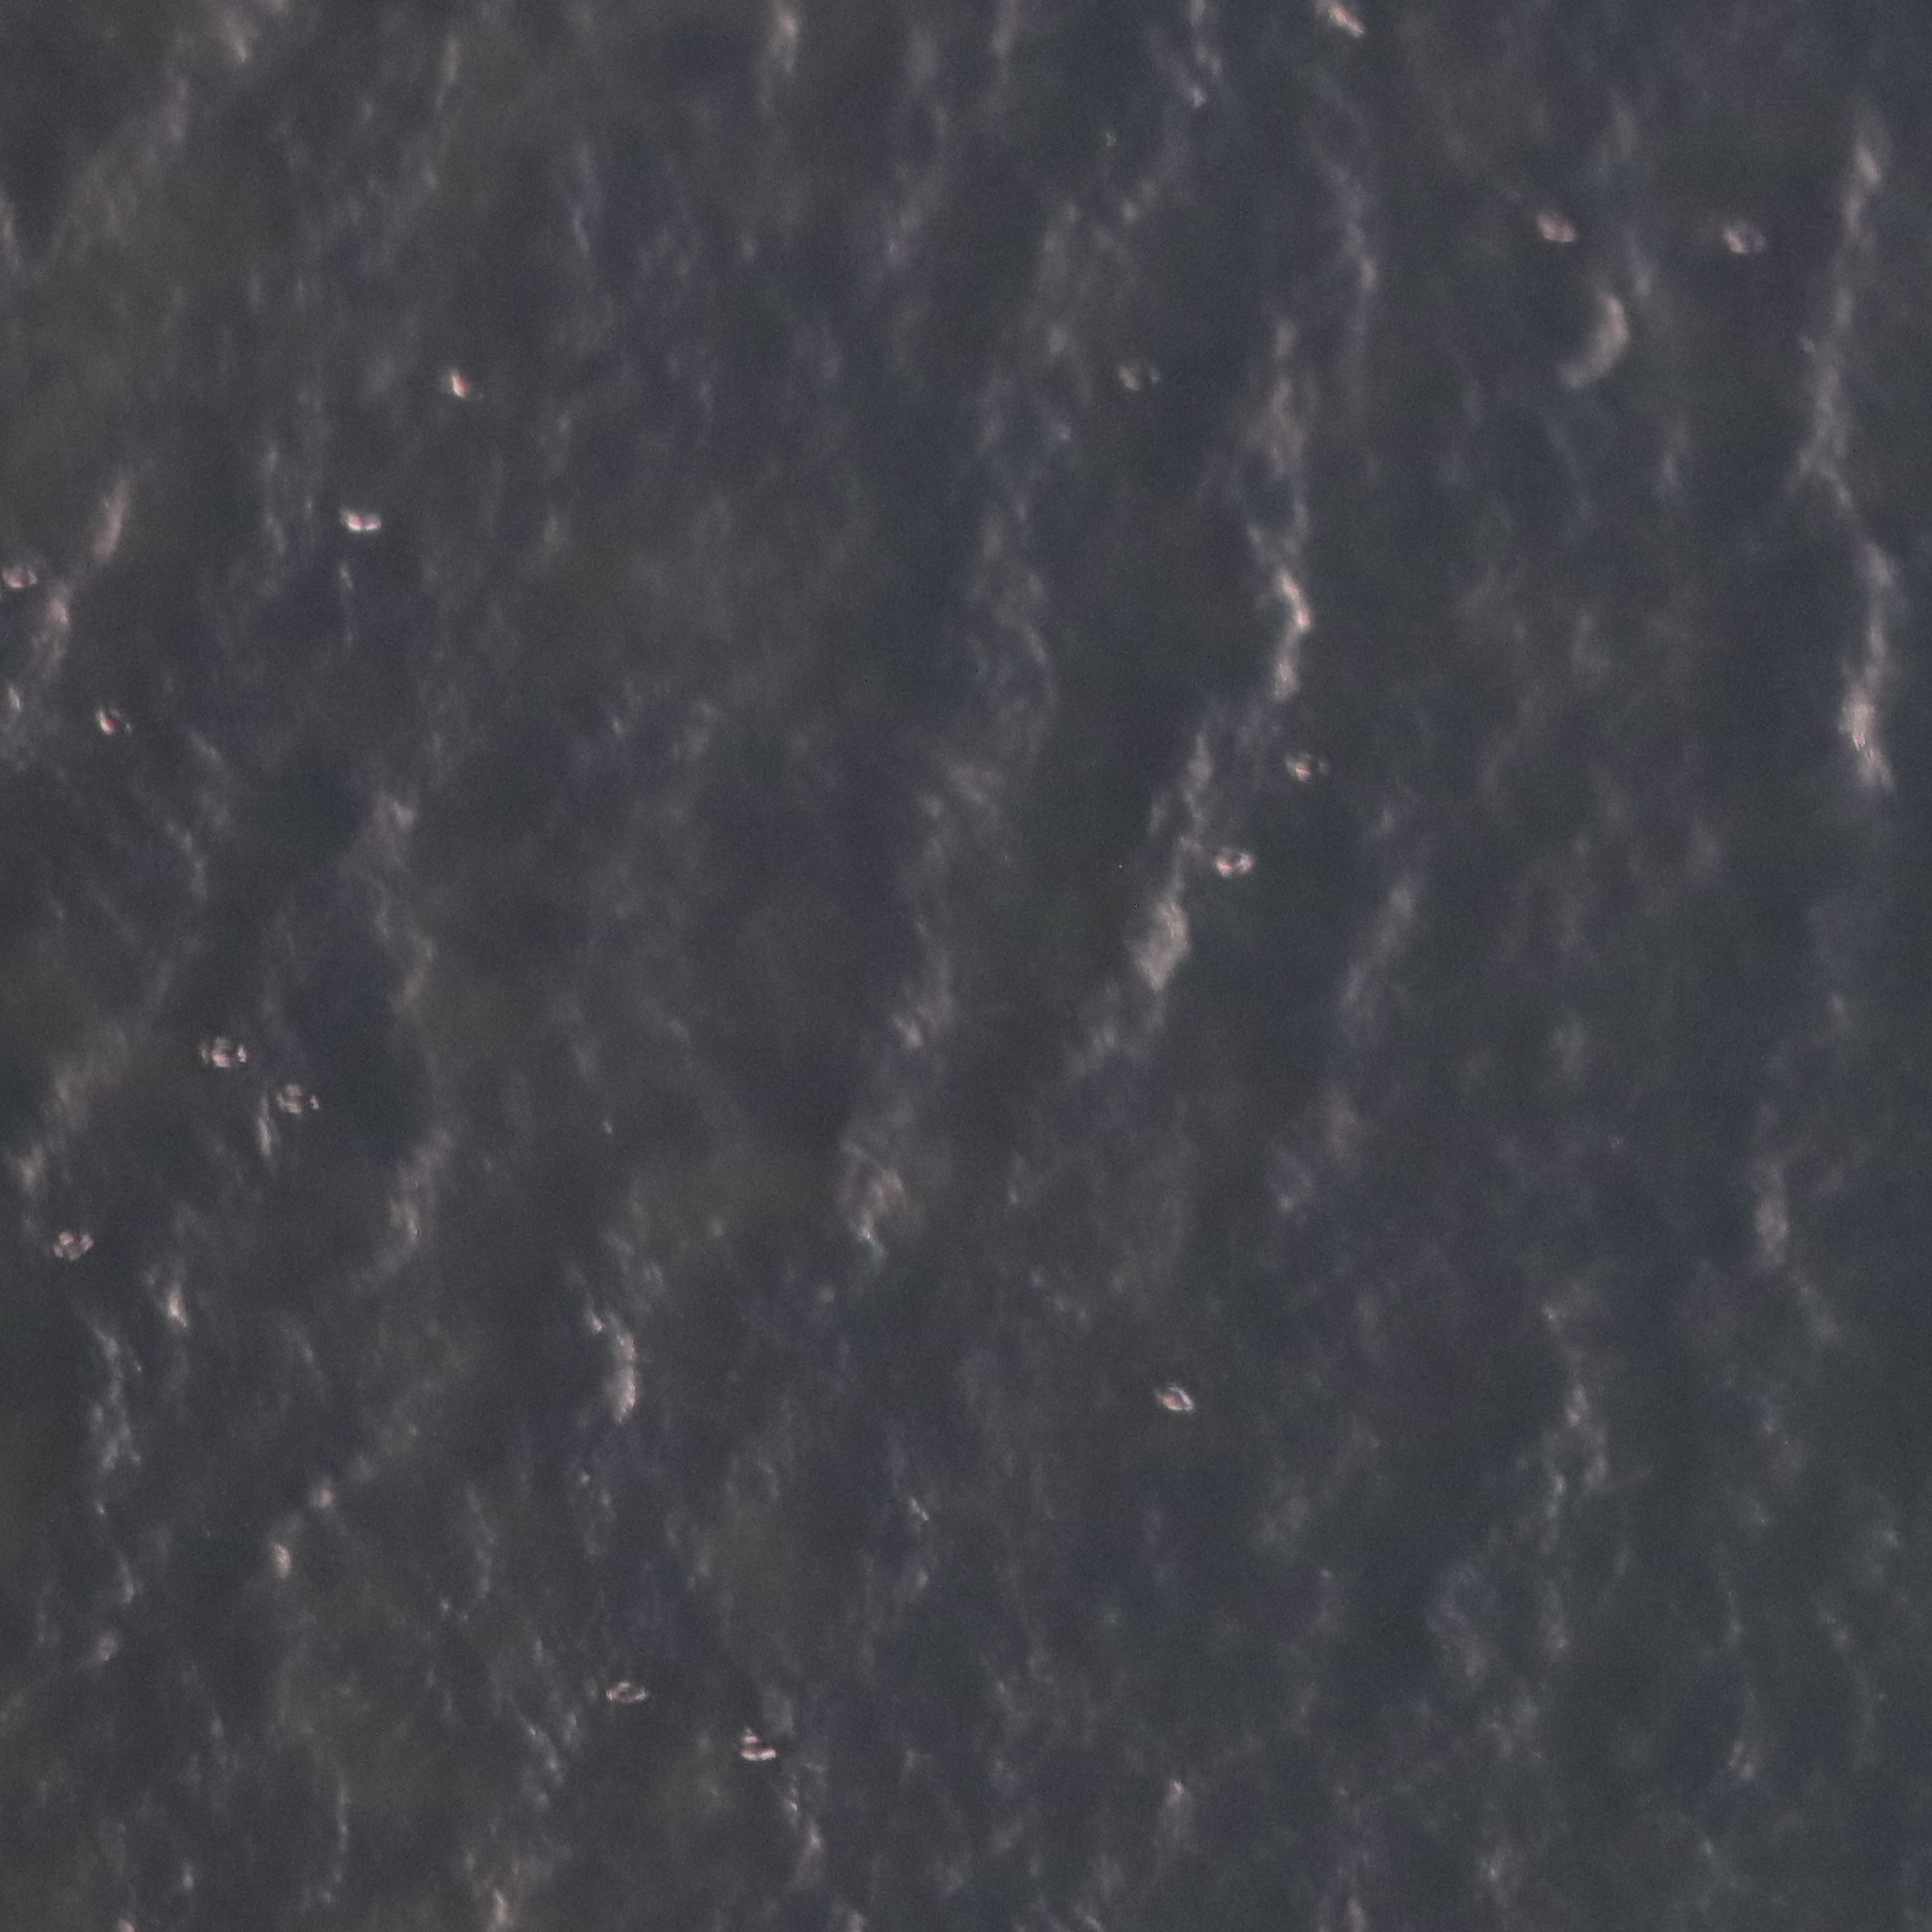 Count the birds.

16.